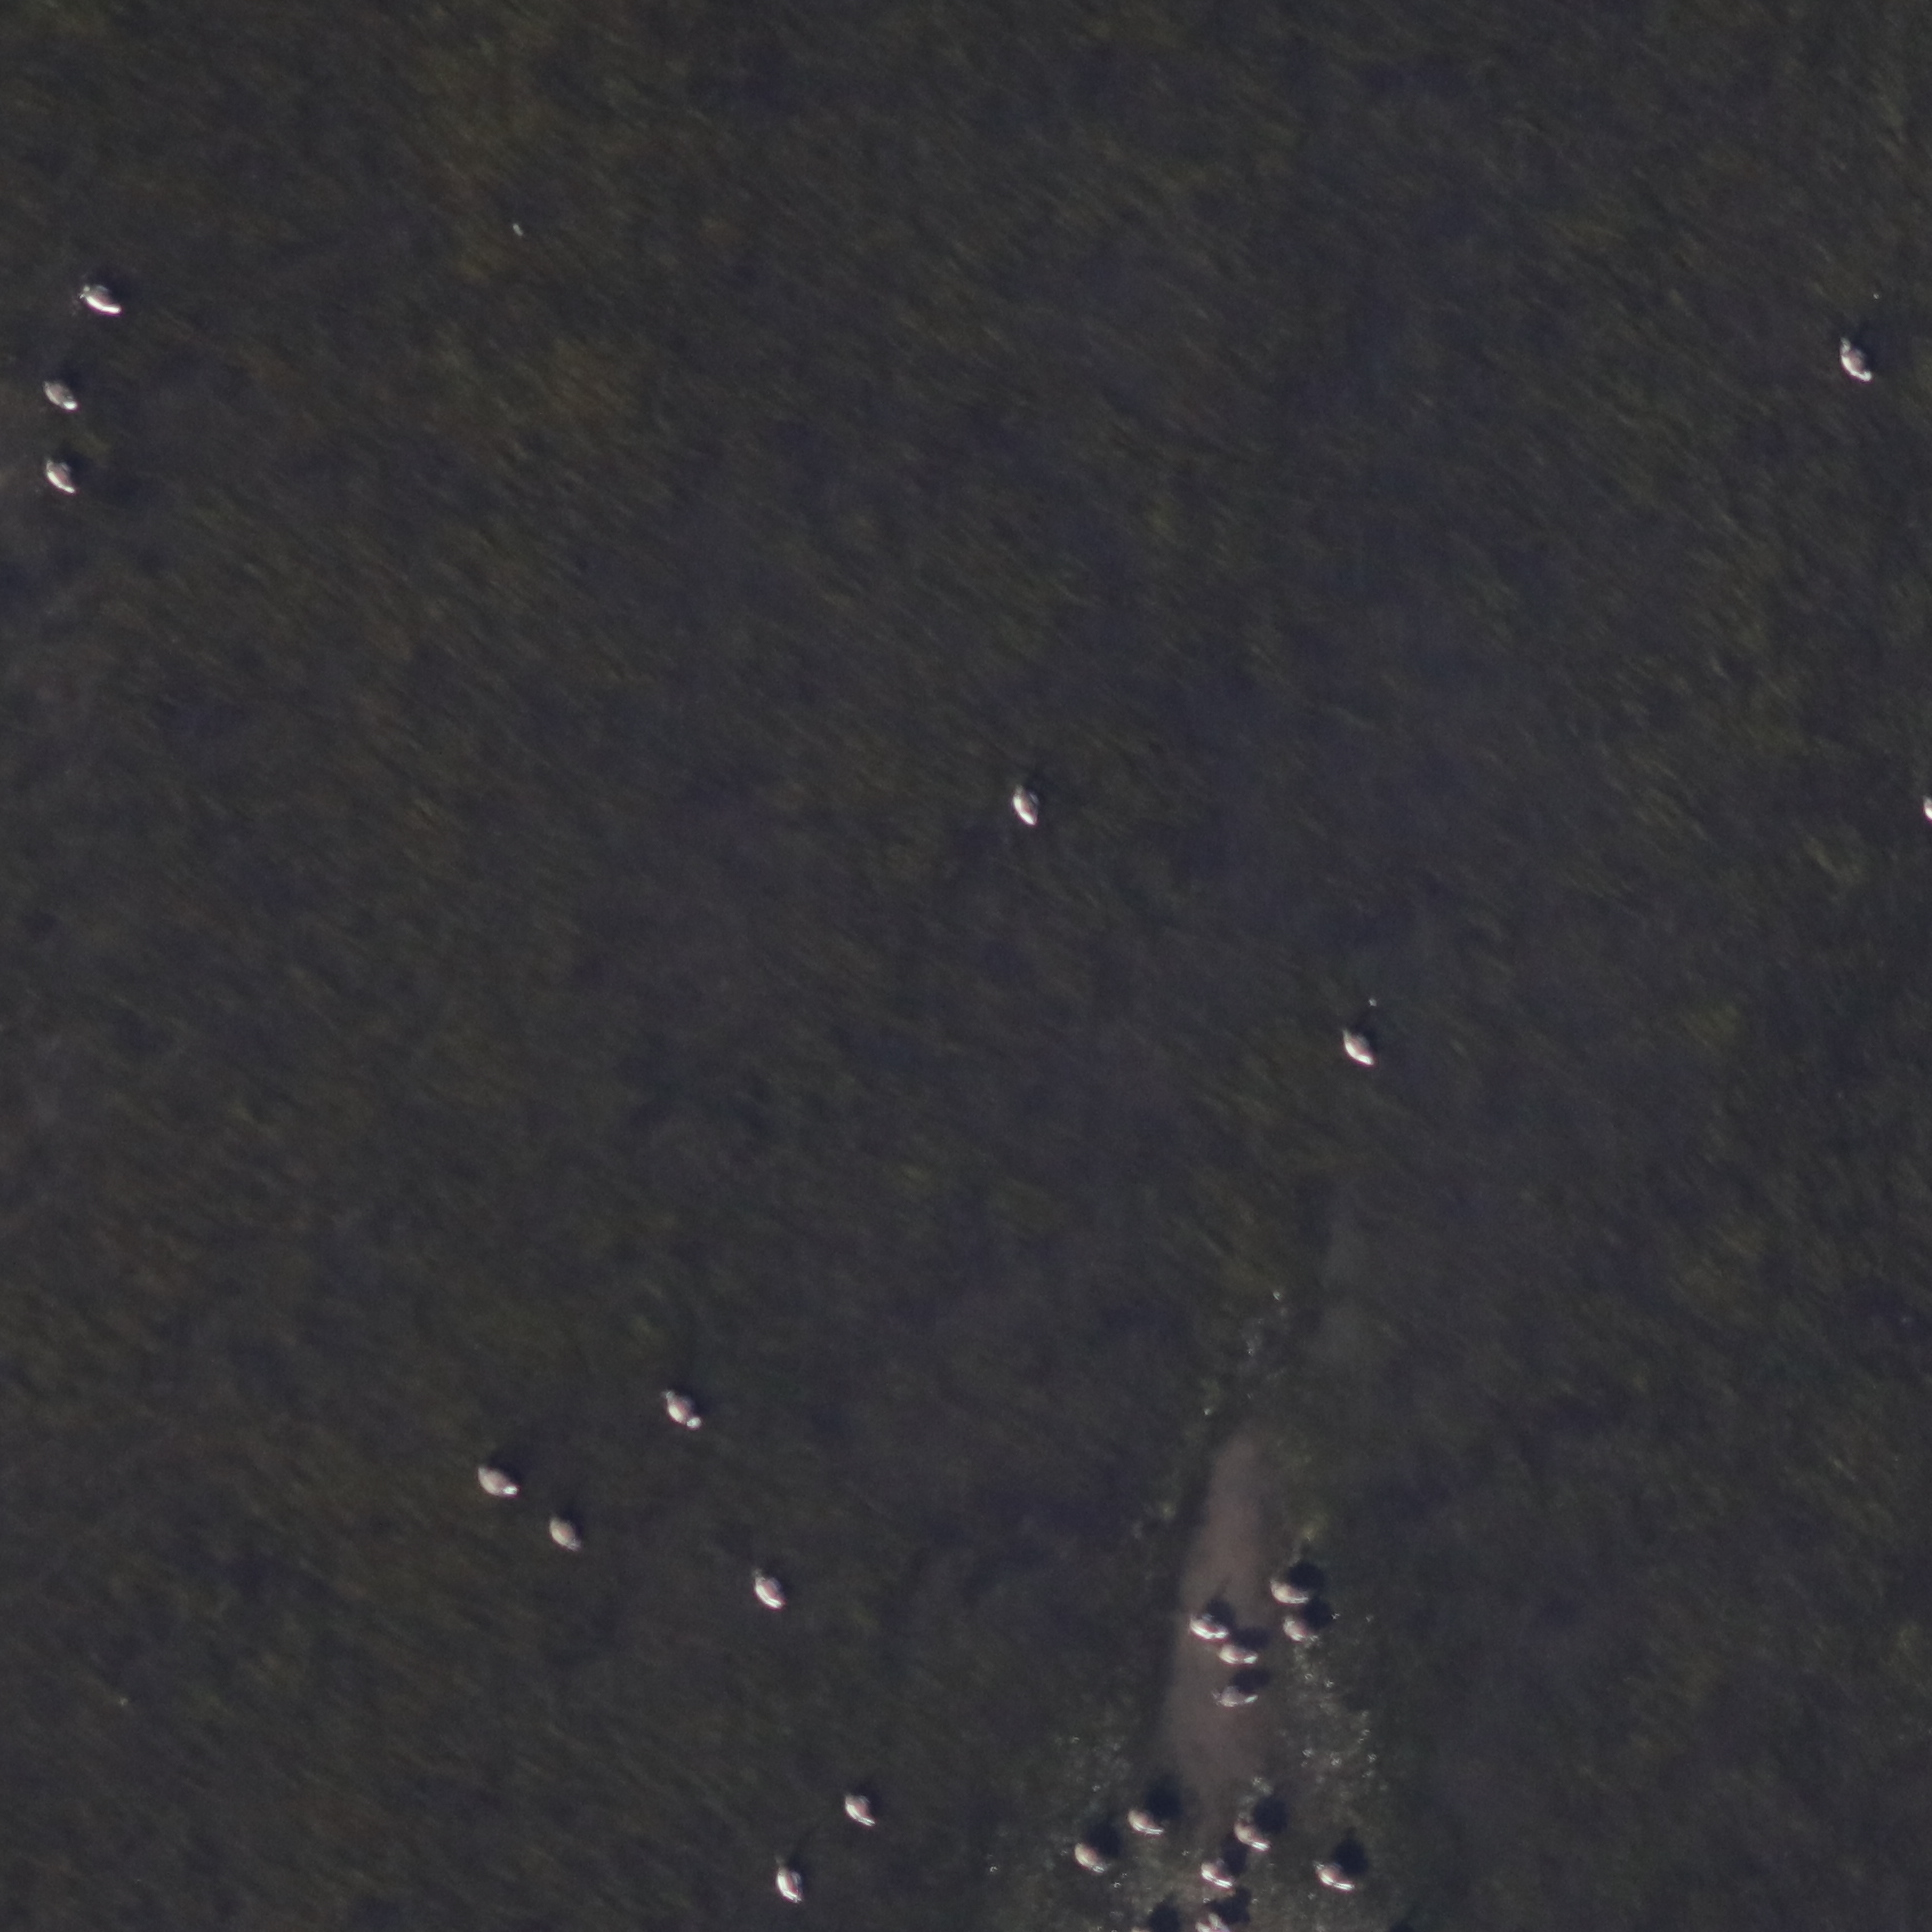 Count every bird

23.